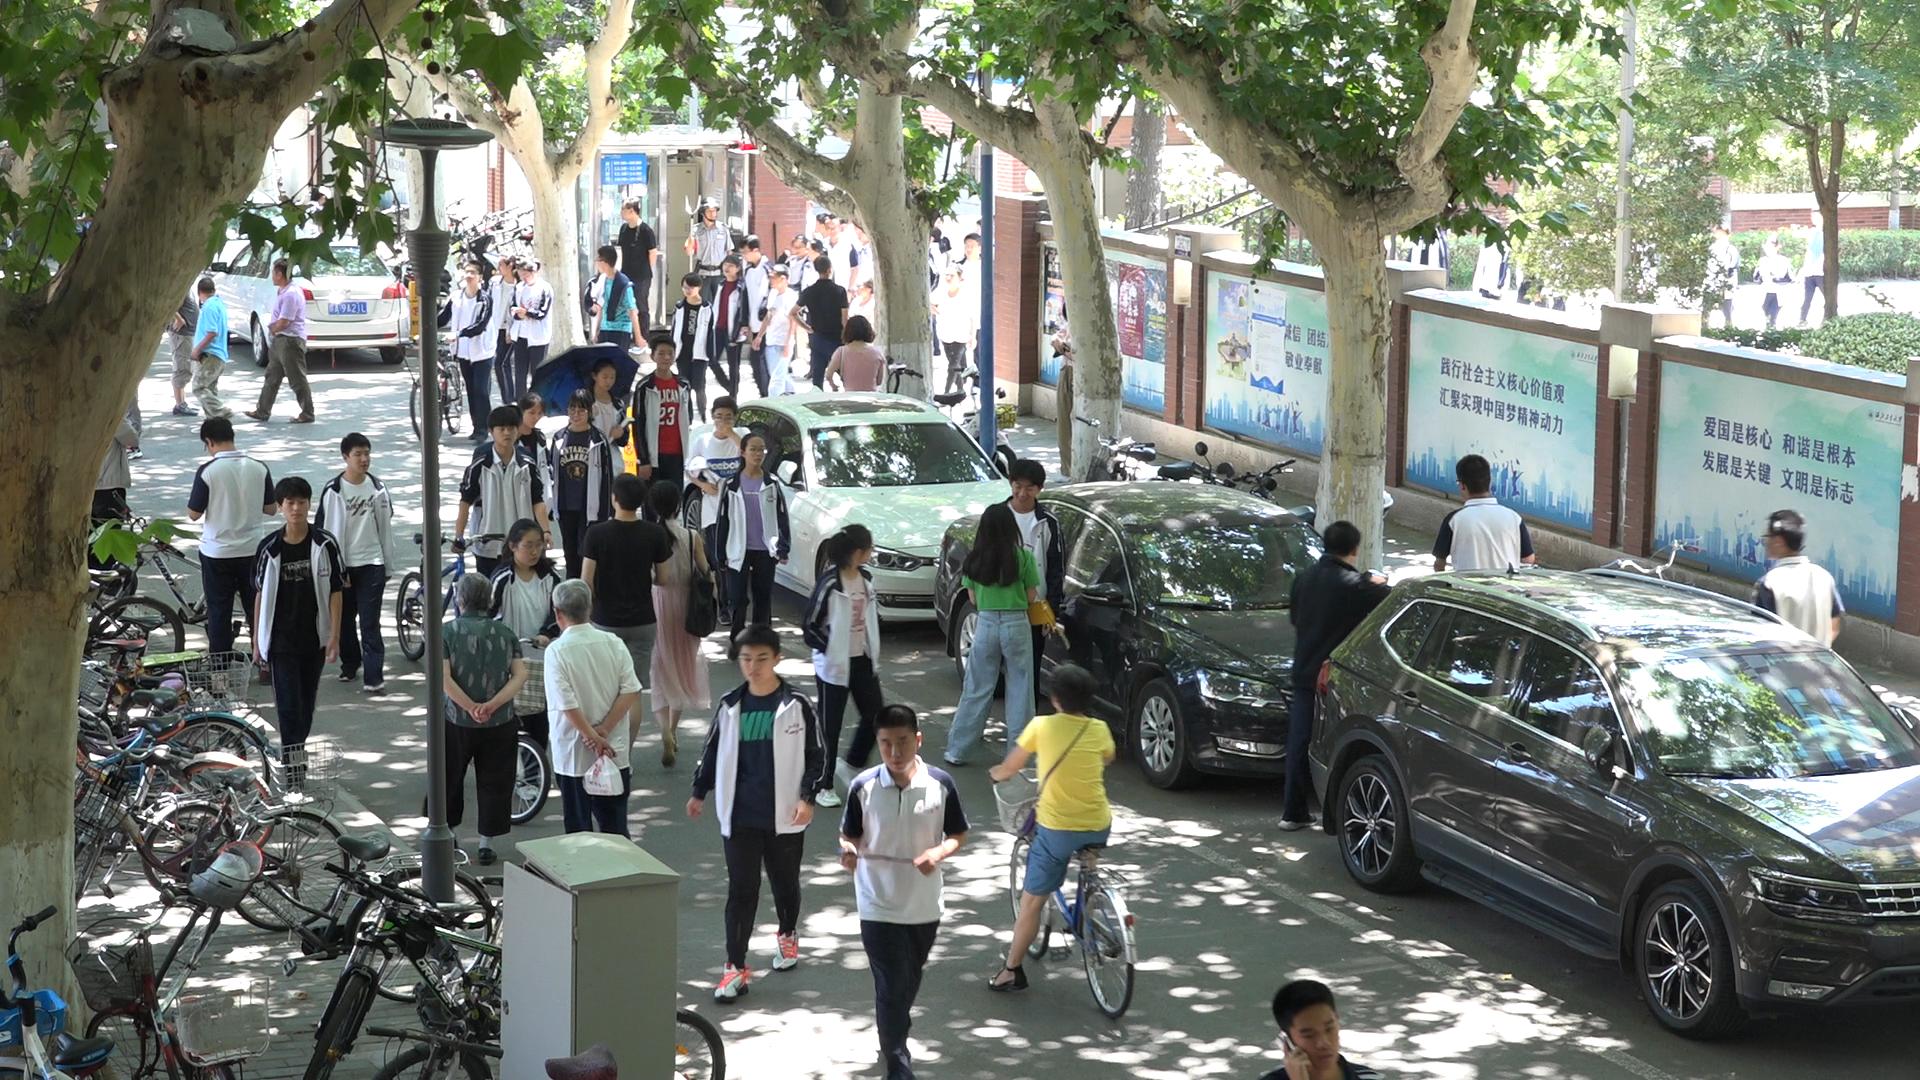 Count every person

55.